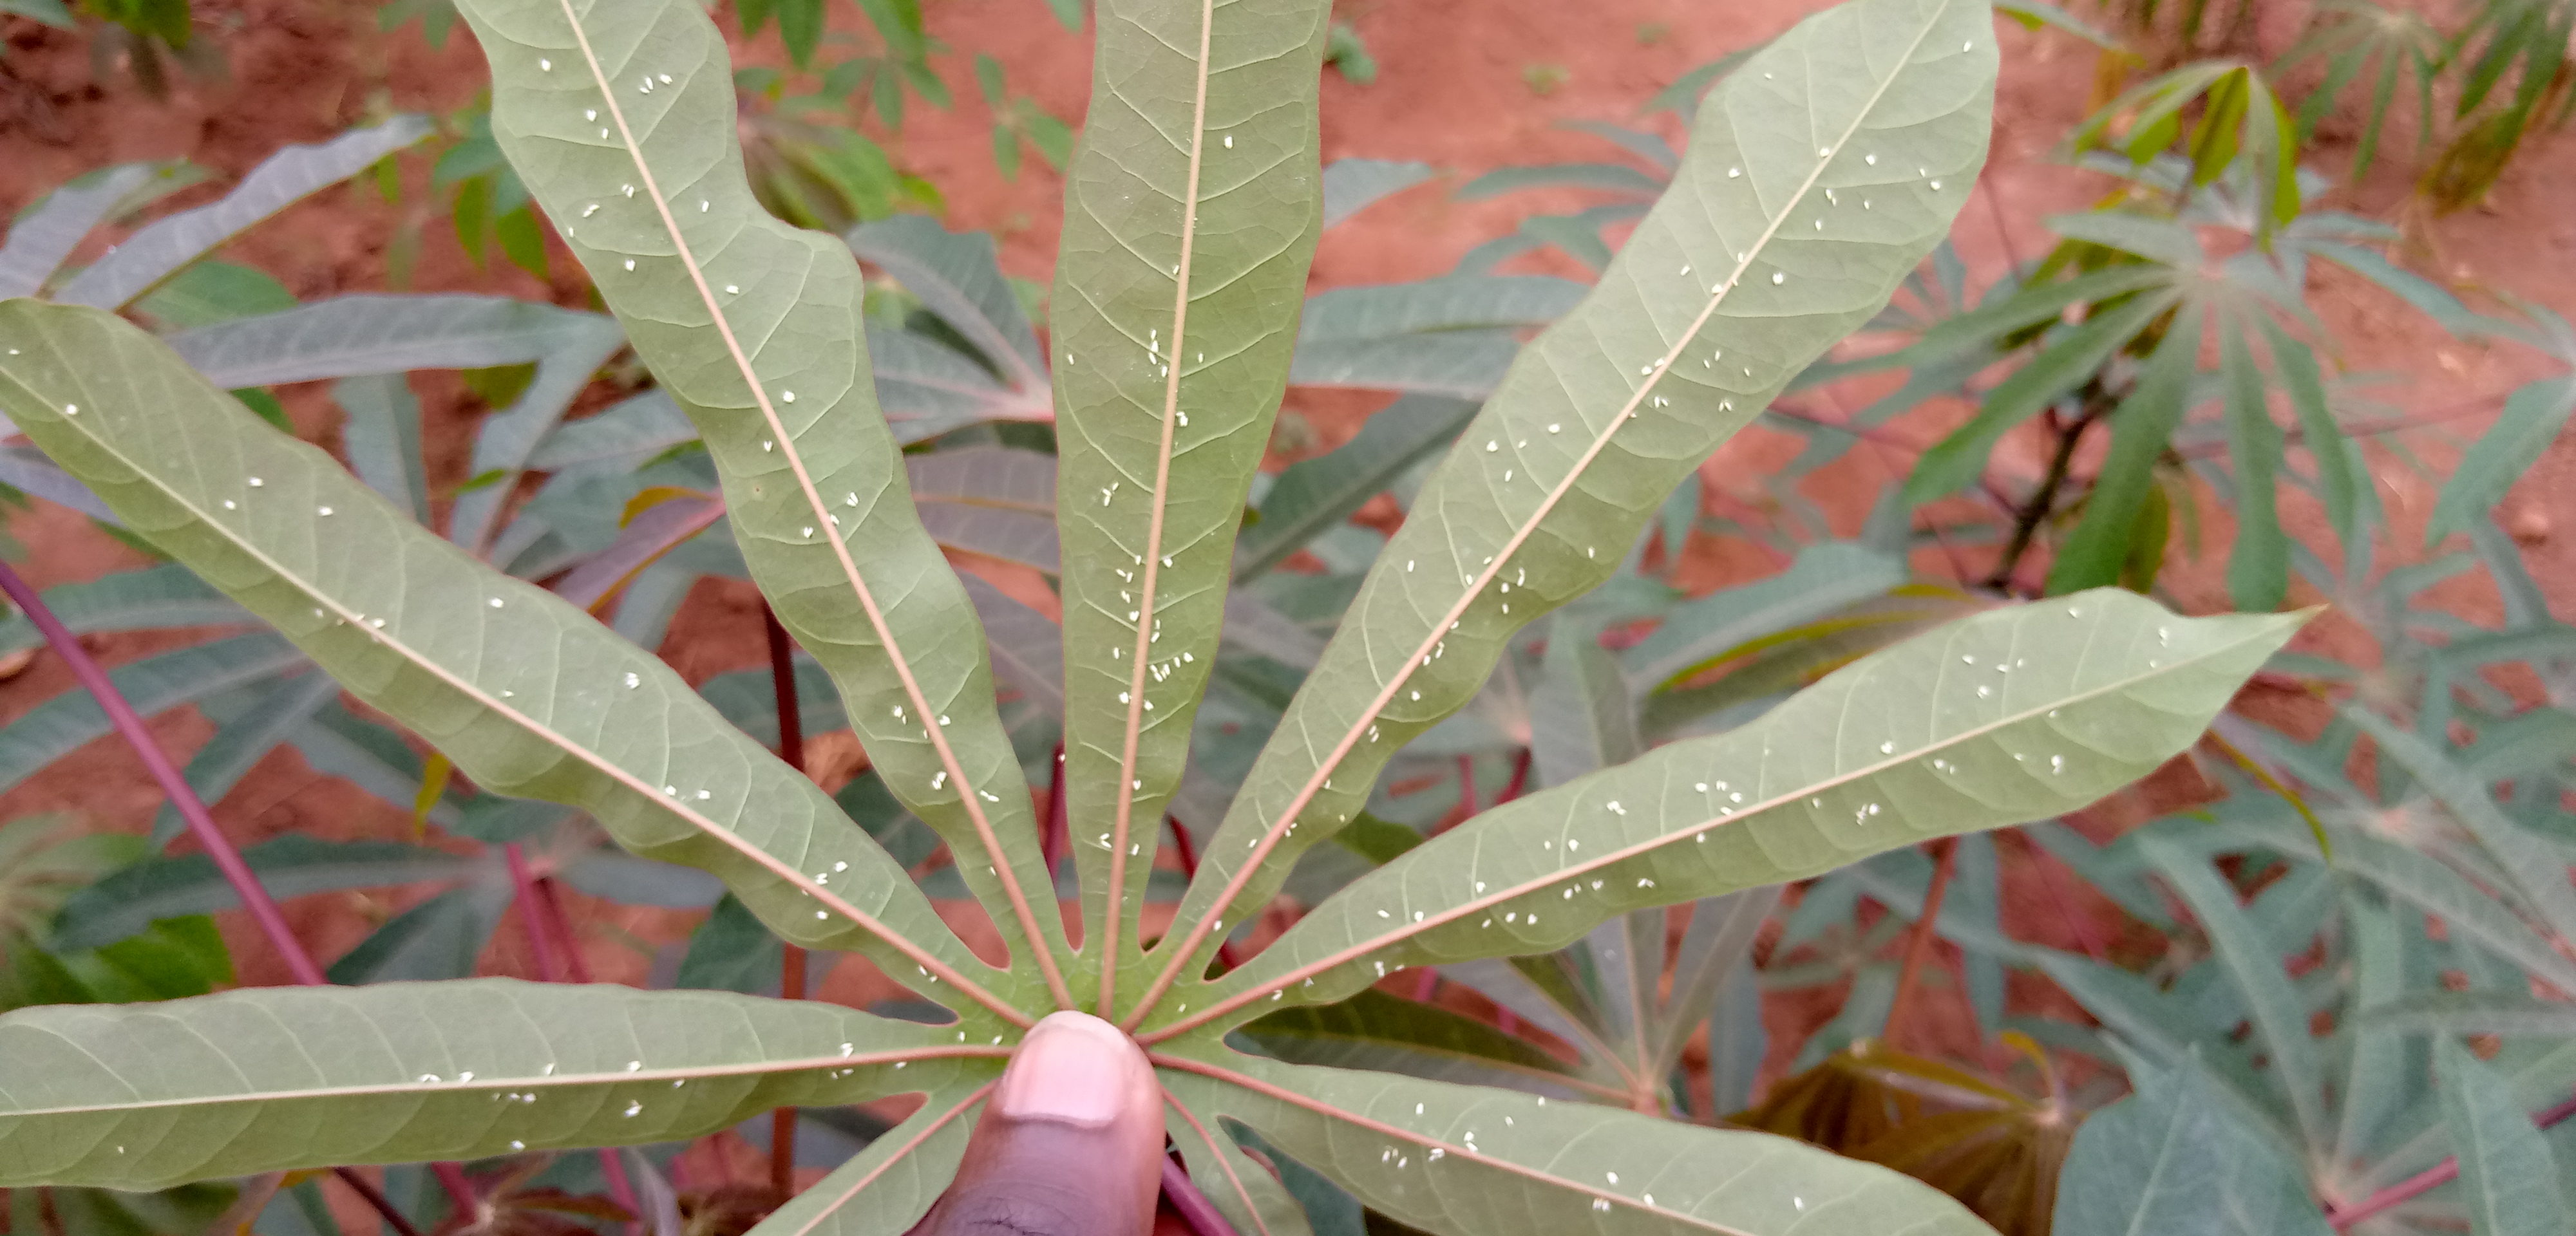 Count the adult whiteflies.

153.